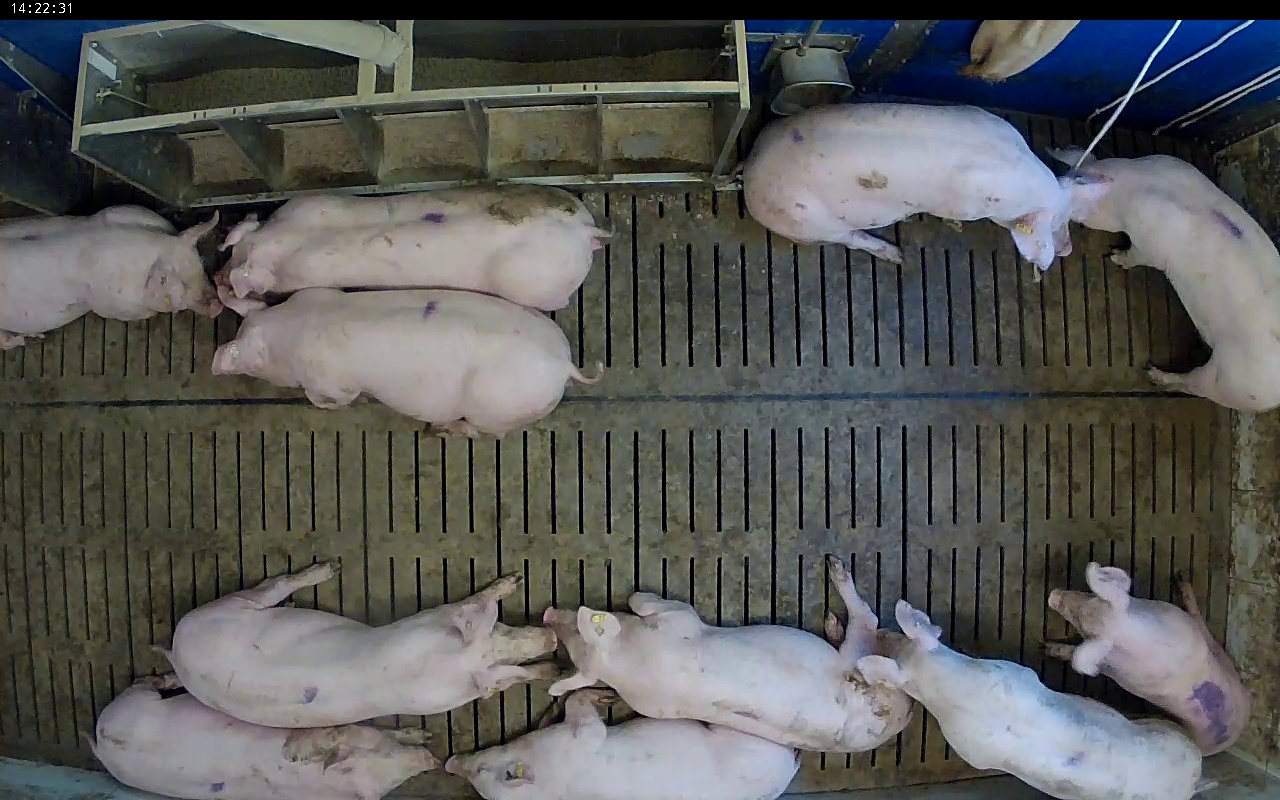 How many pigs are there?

11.